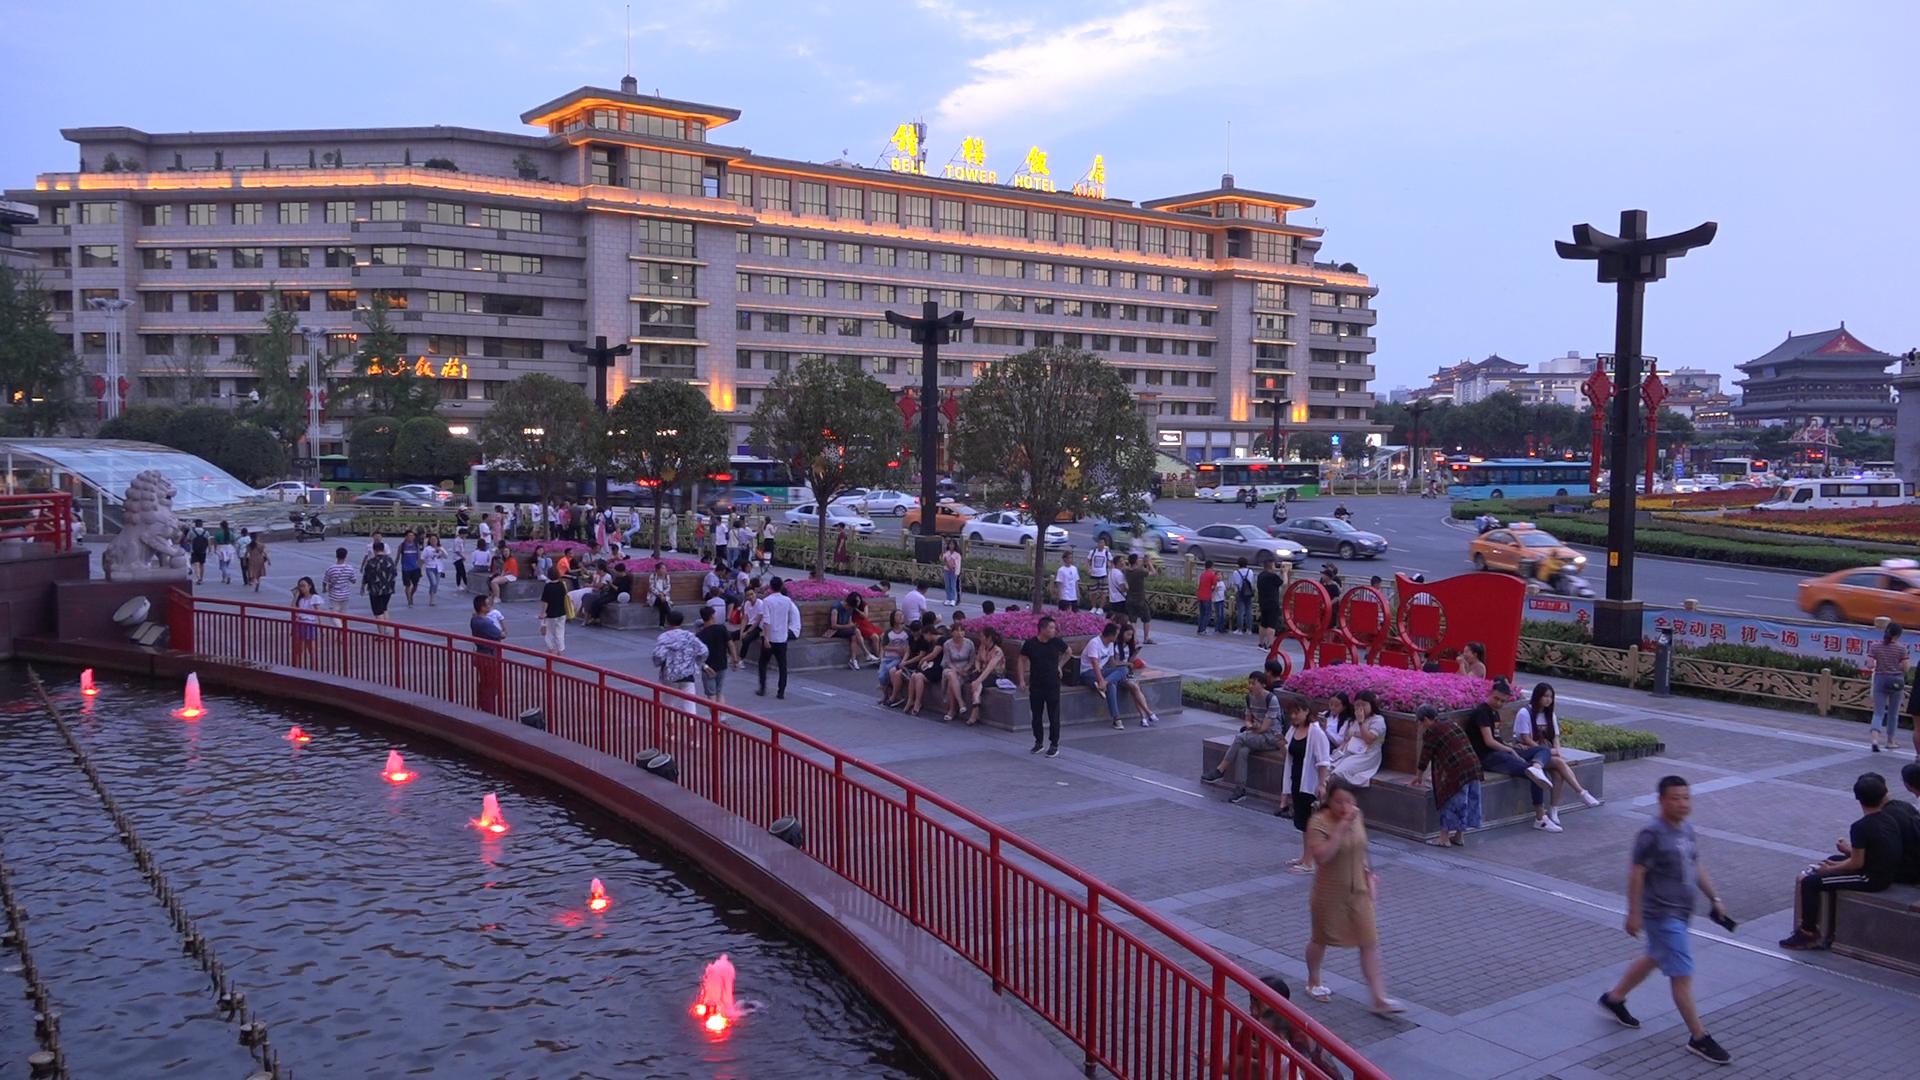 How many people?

124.